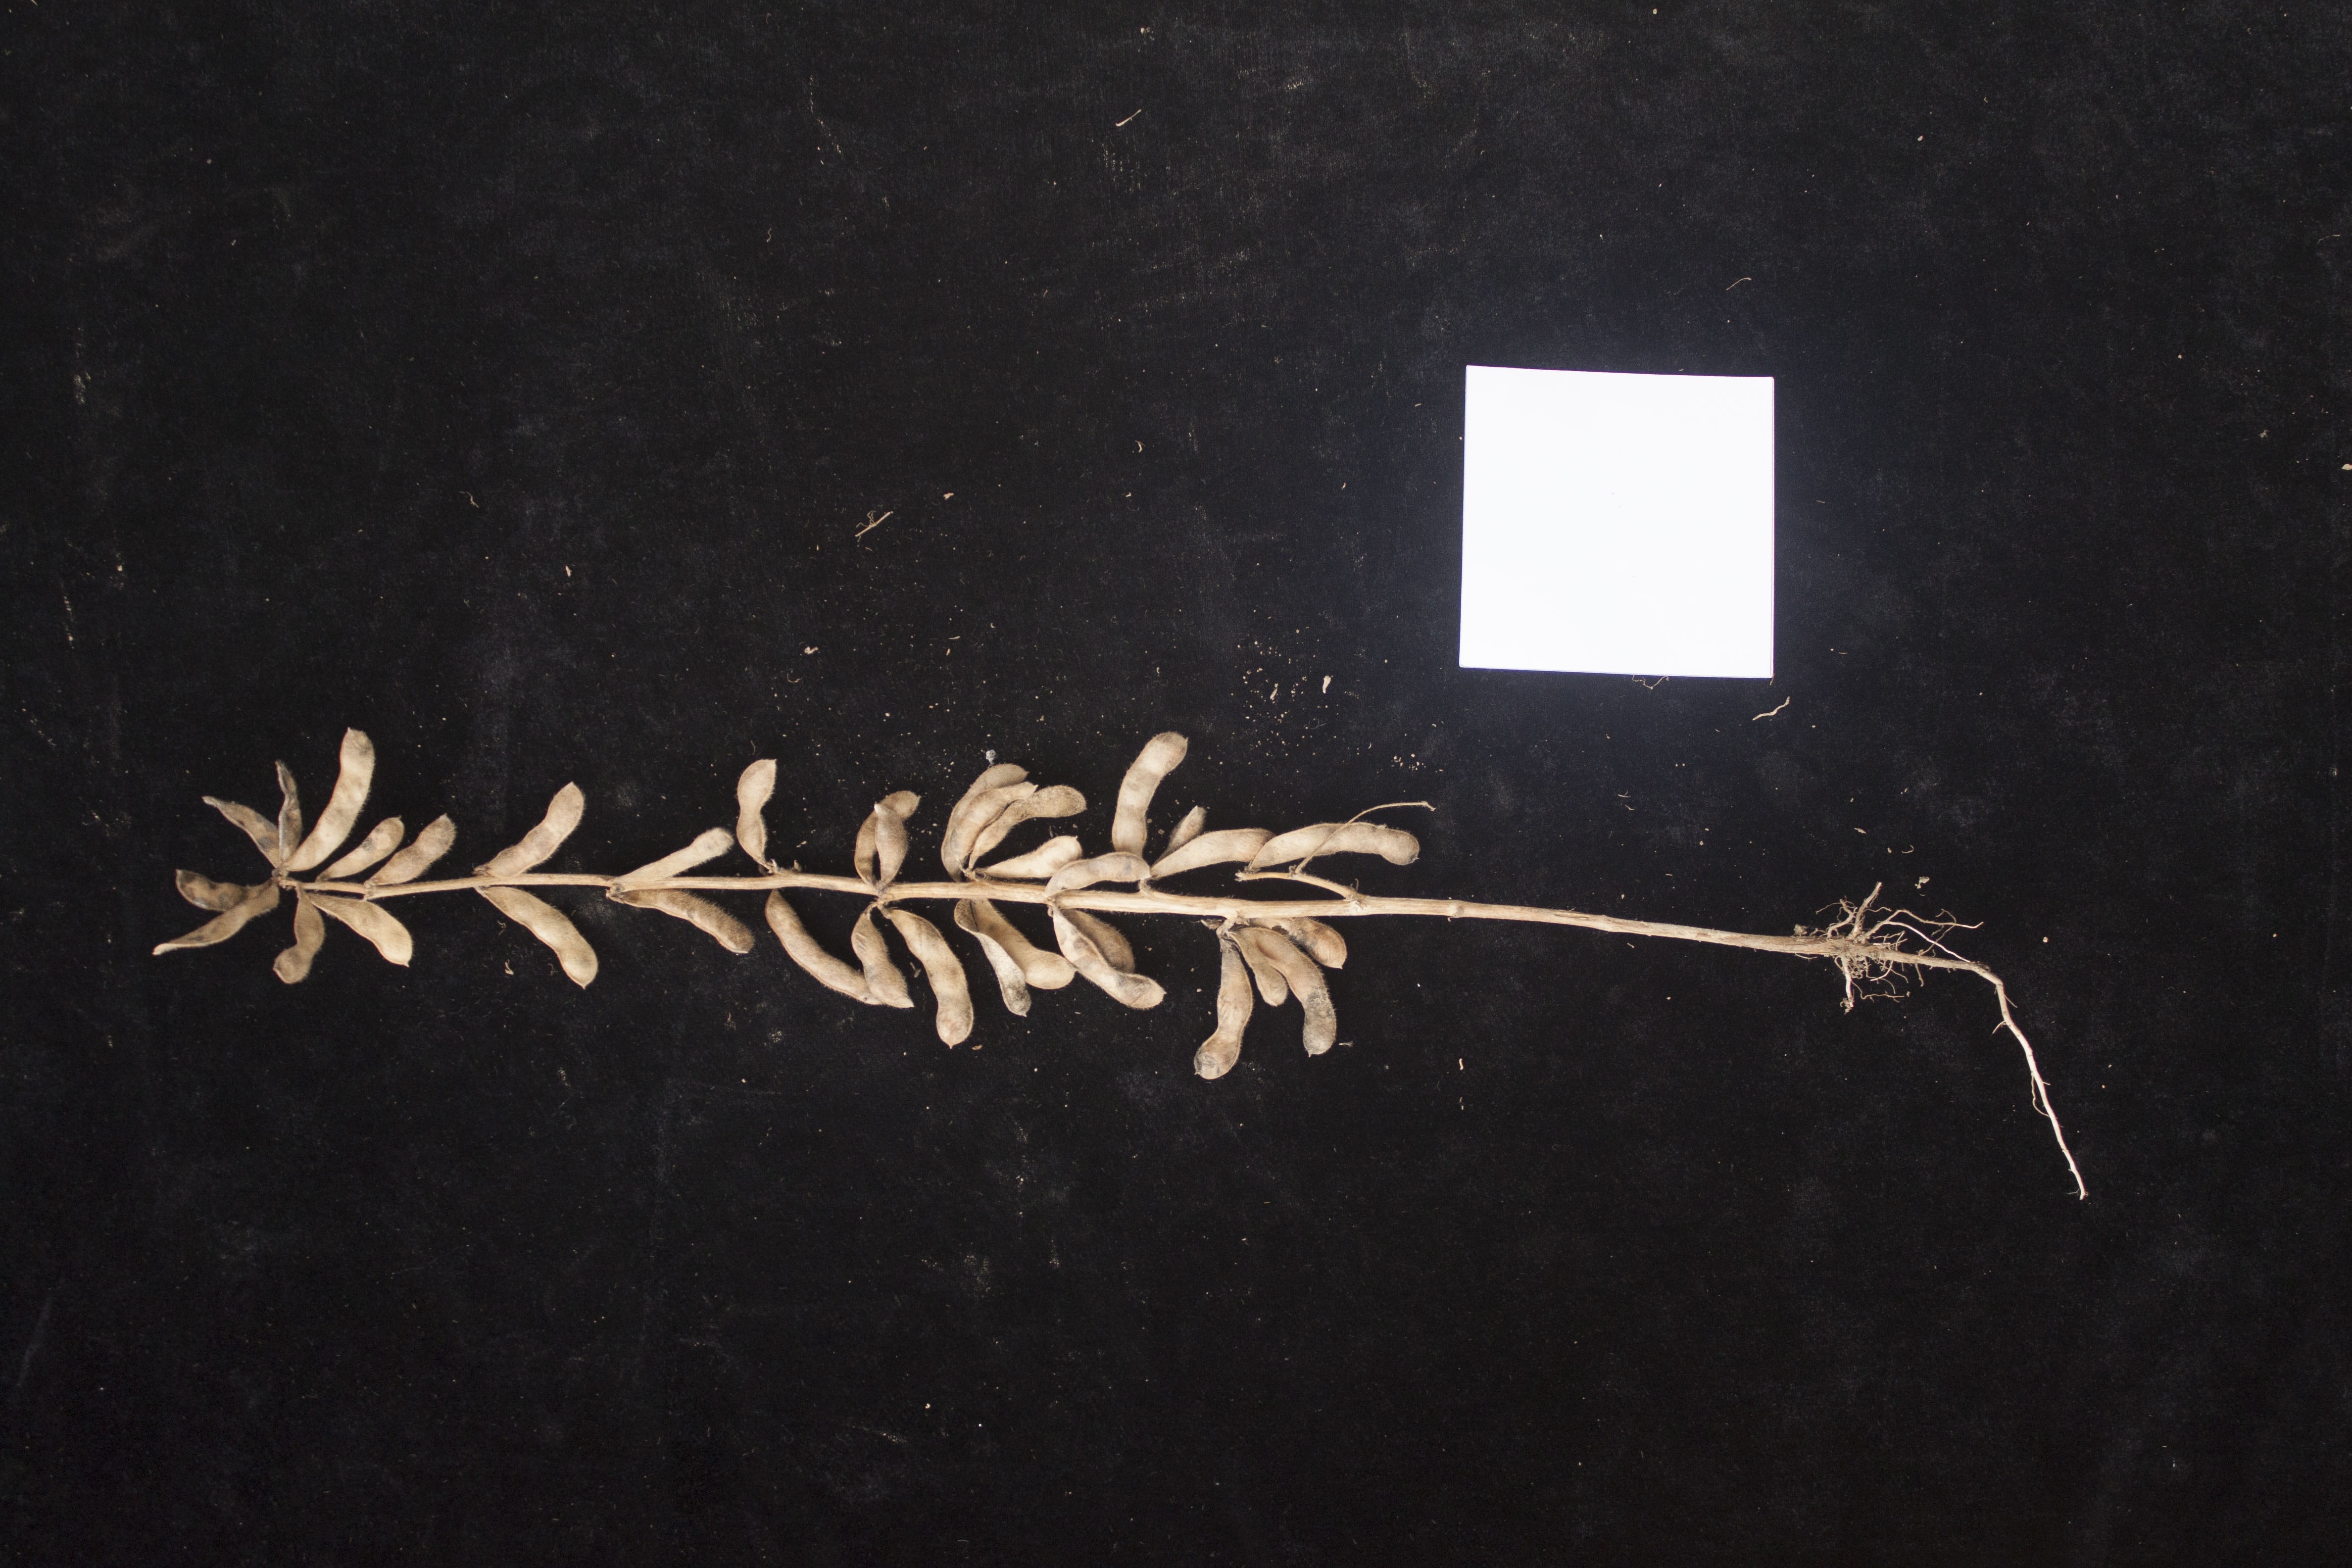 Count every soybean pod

36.